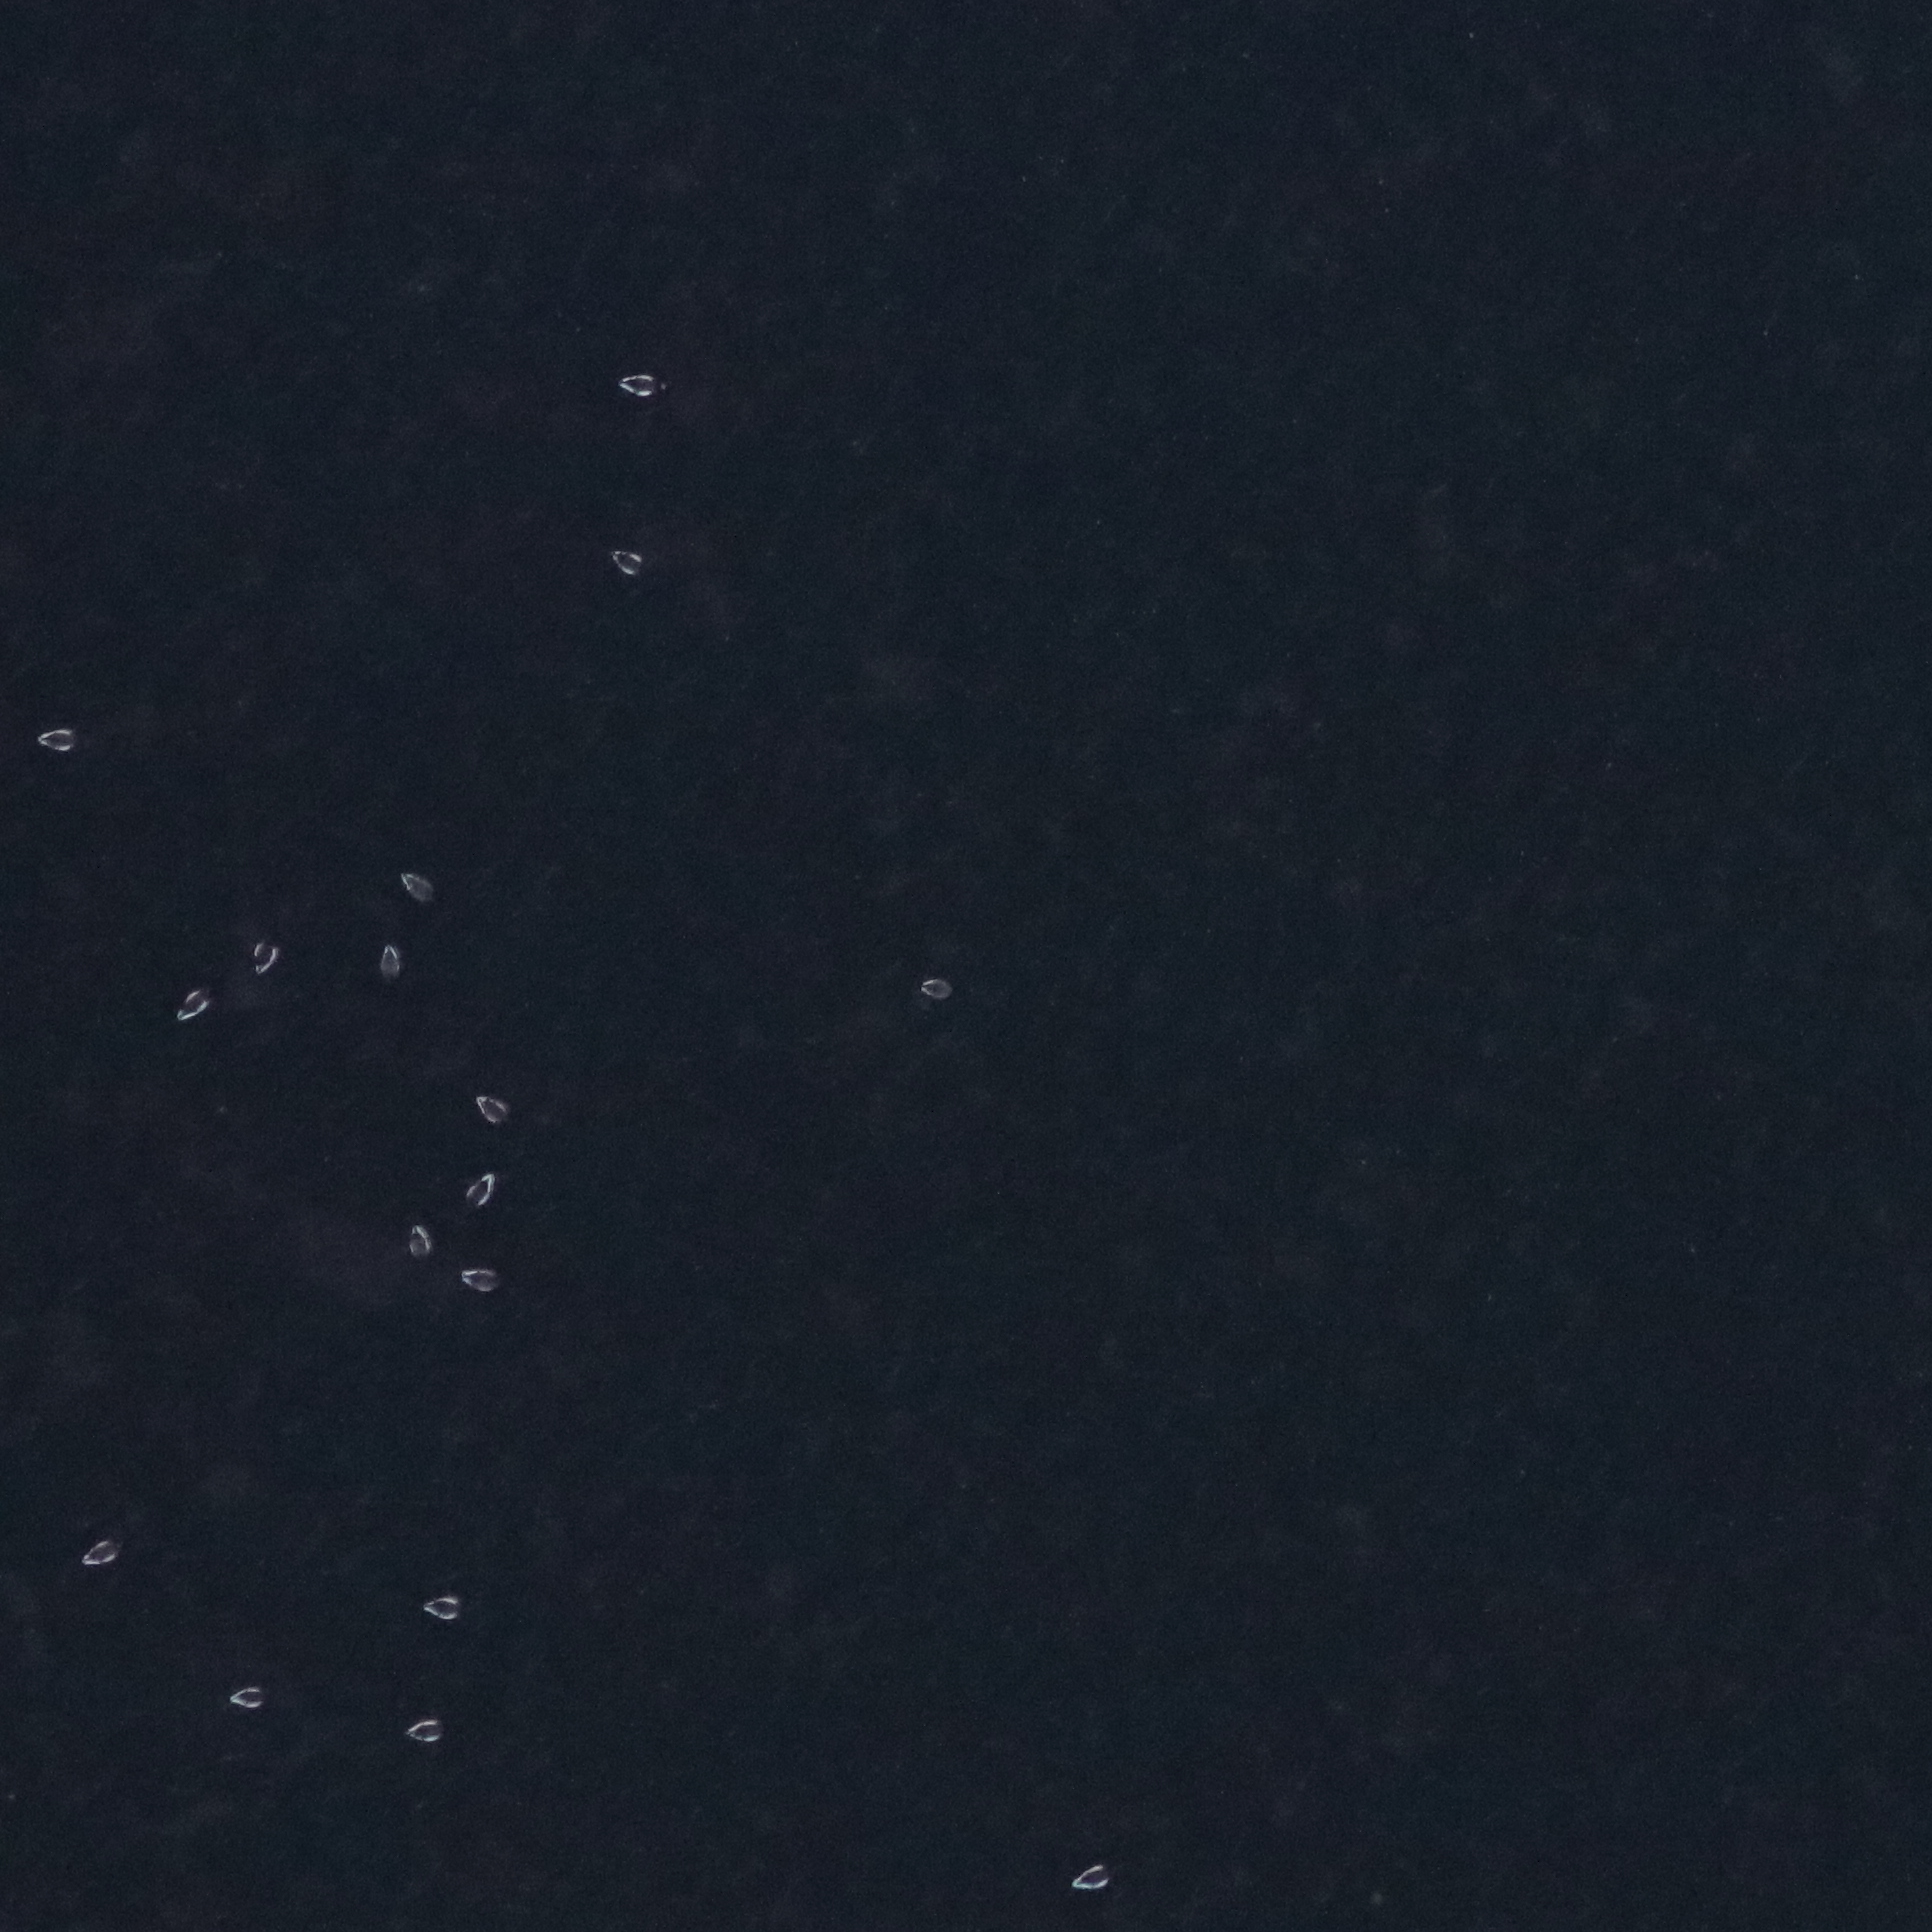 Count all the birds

17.